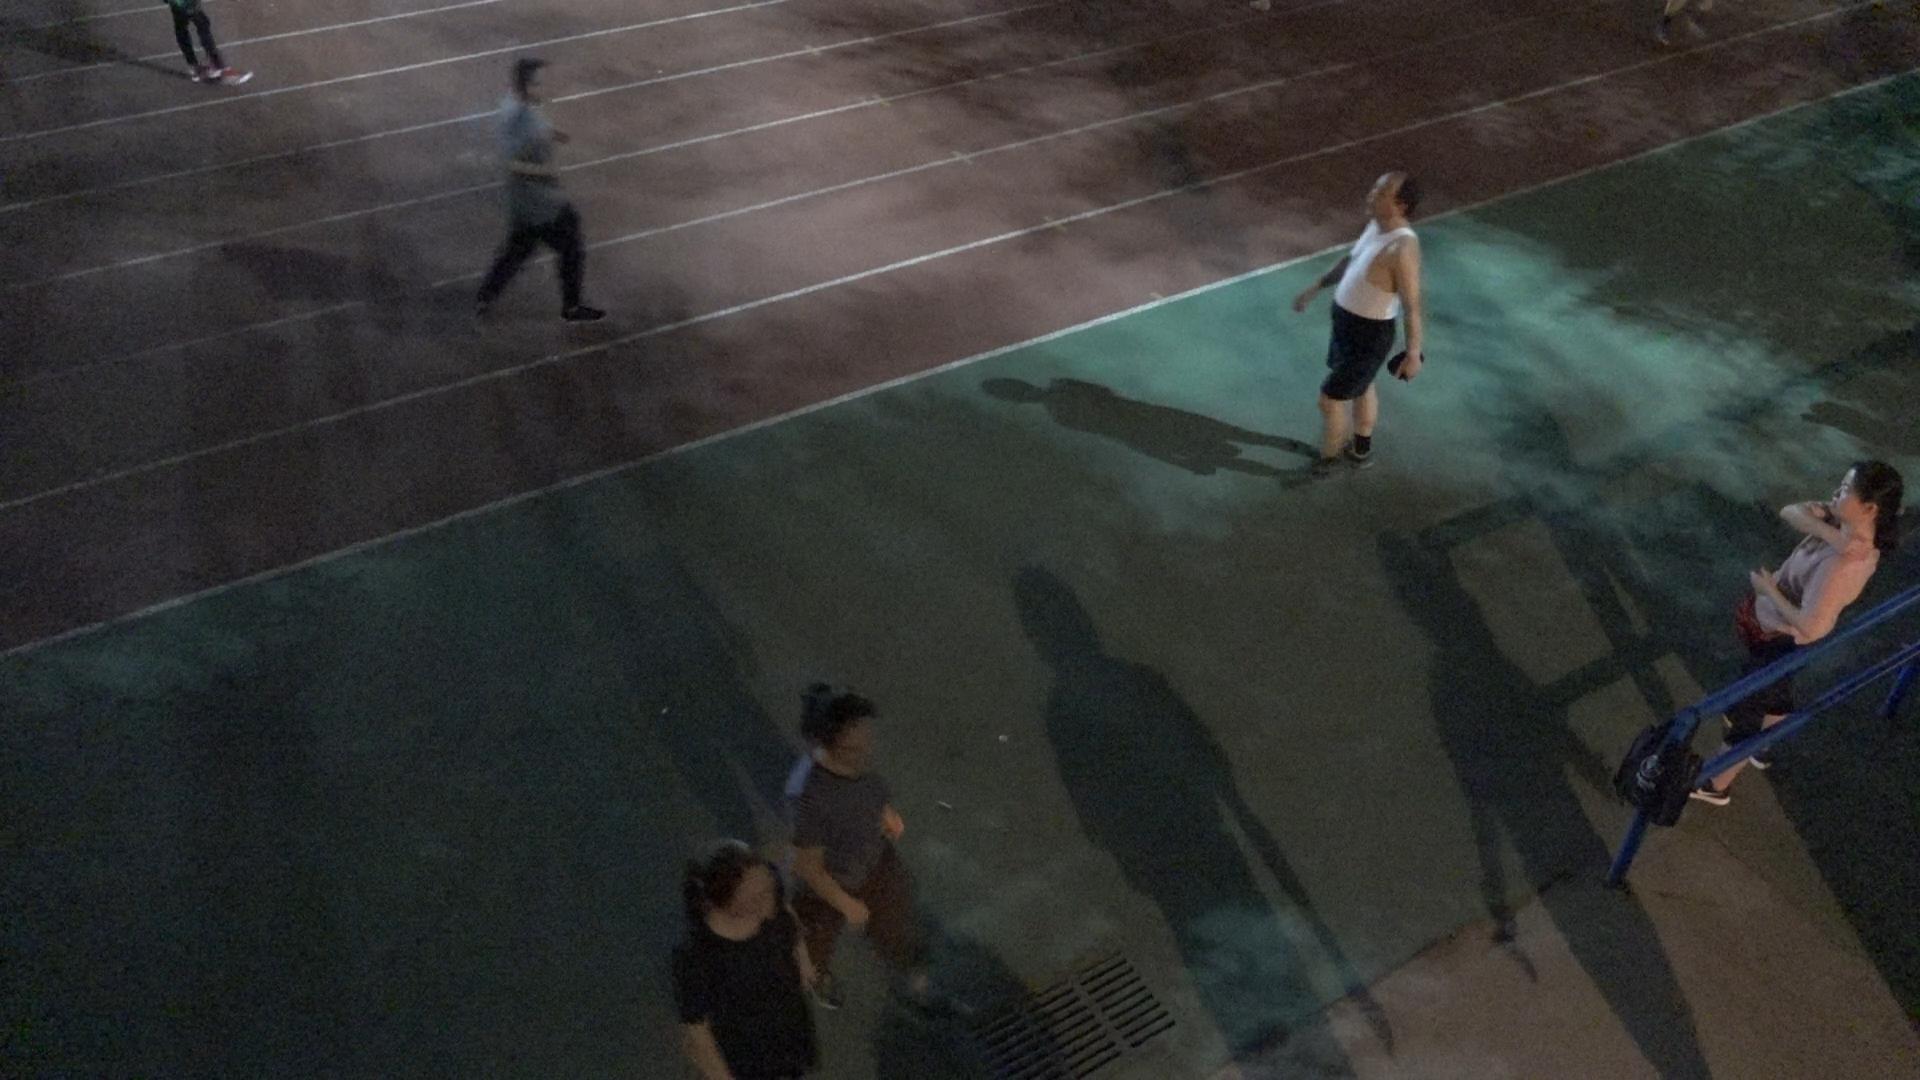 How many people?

4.